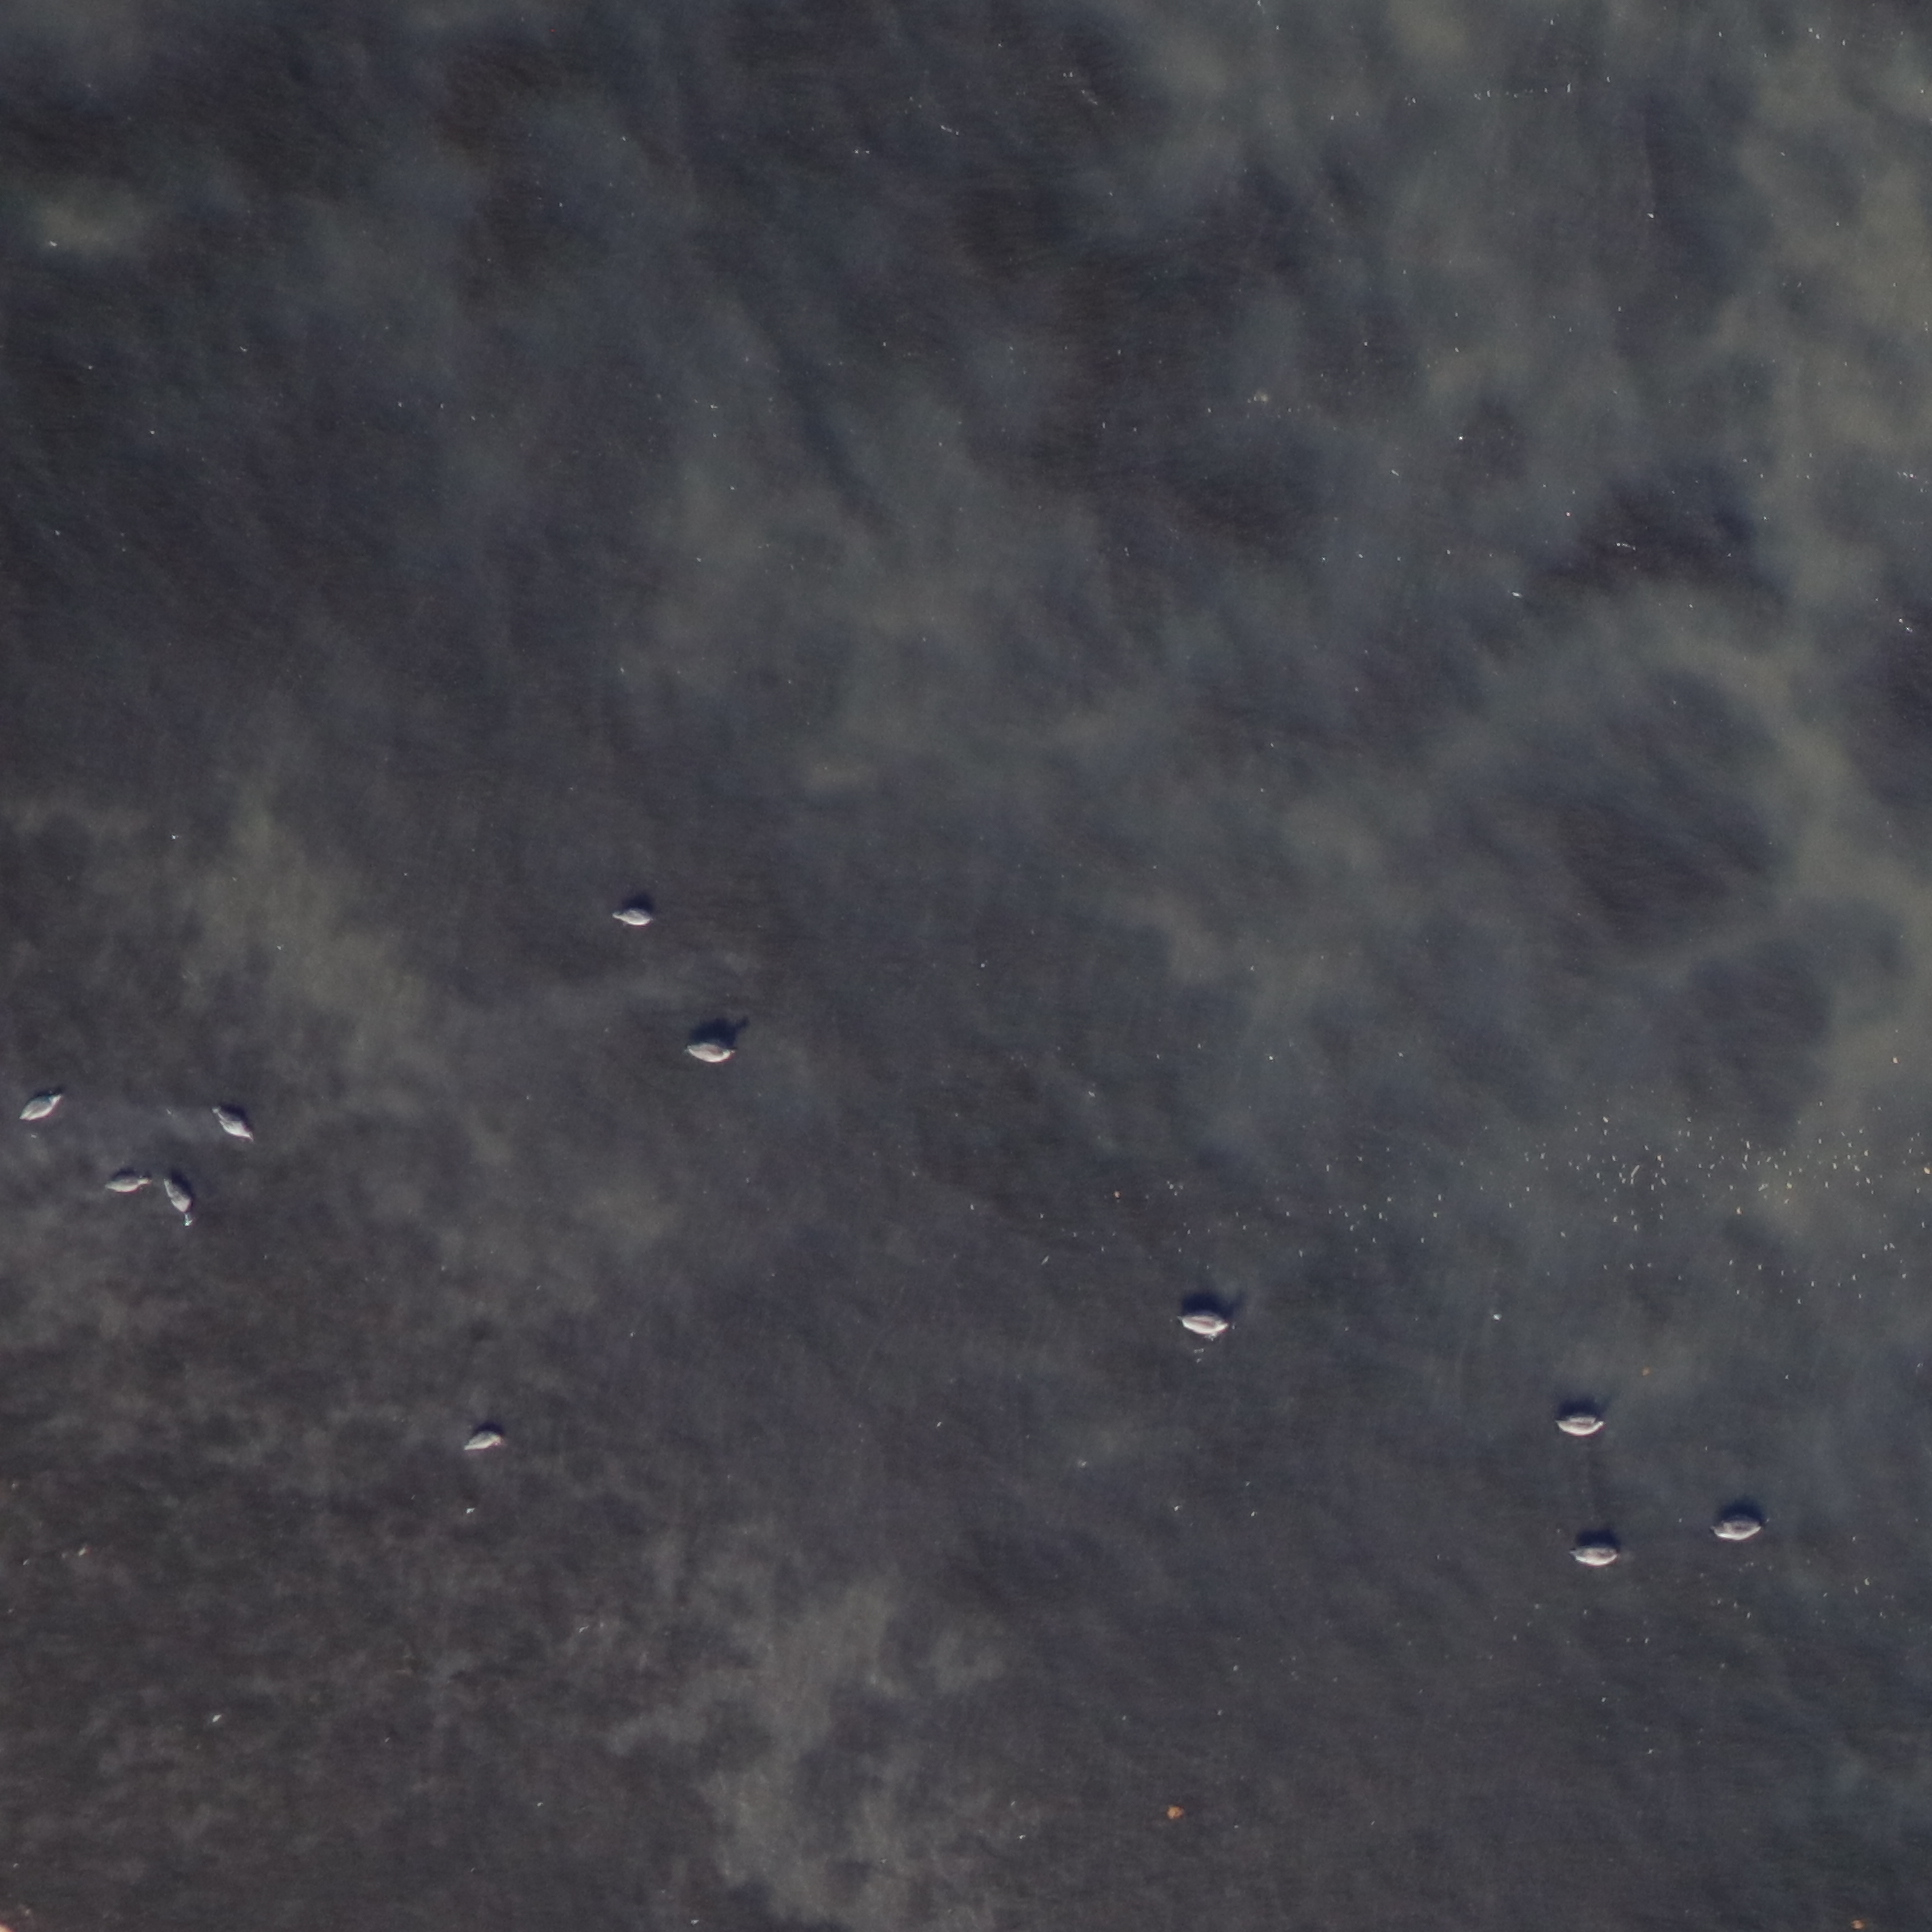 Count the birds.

11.